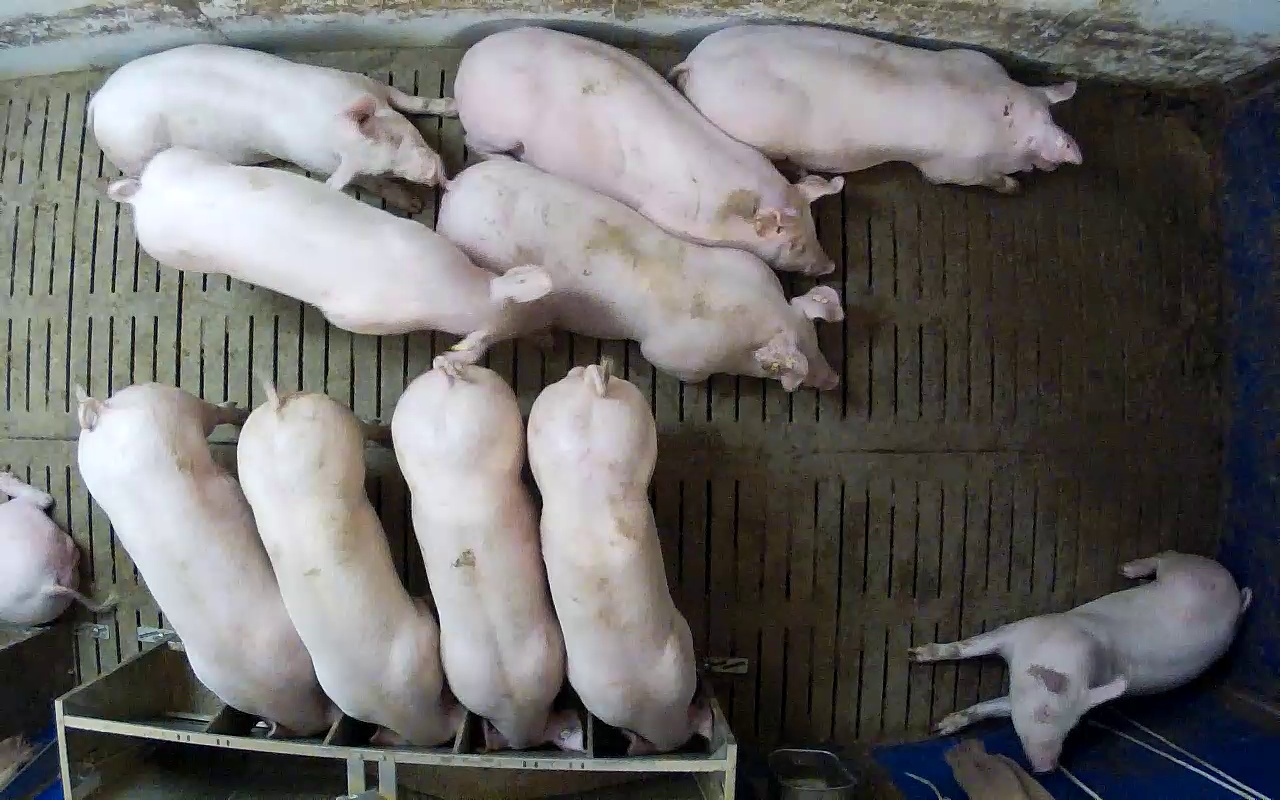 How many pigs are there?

11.